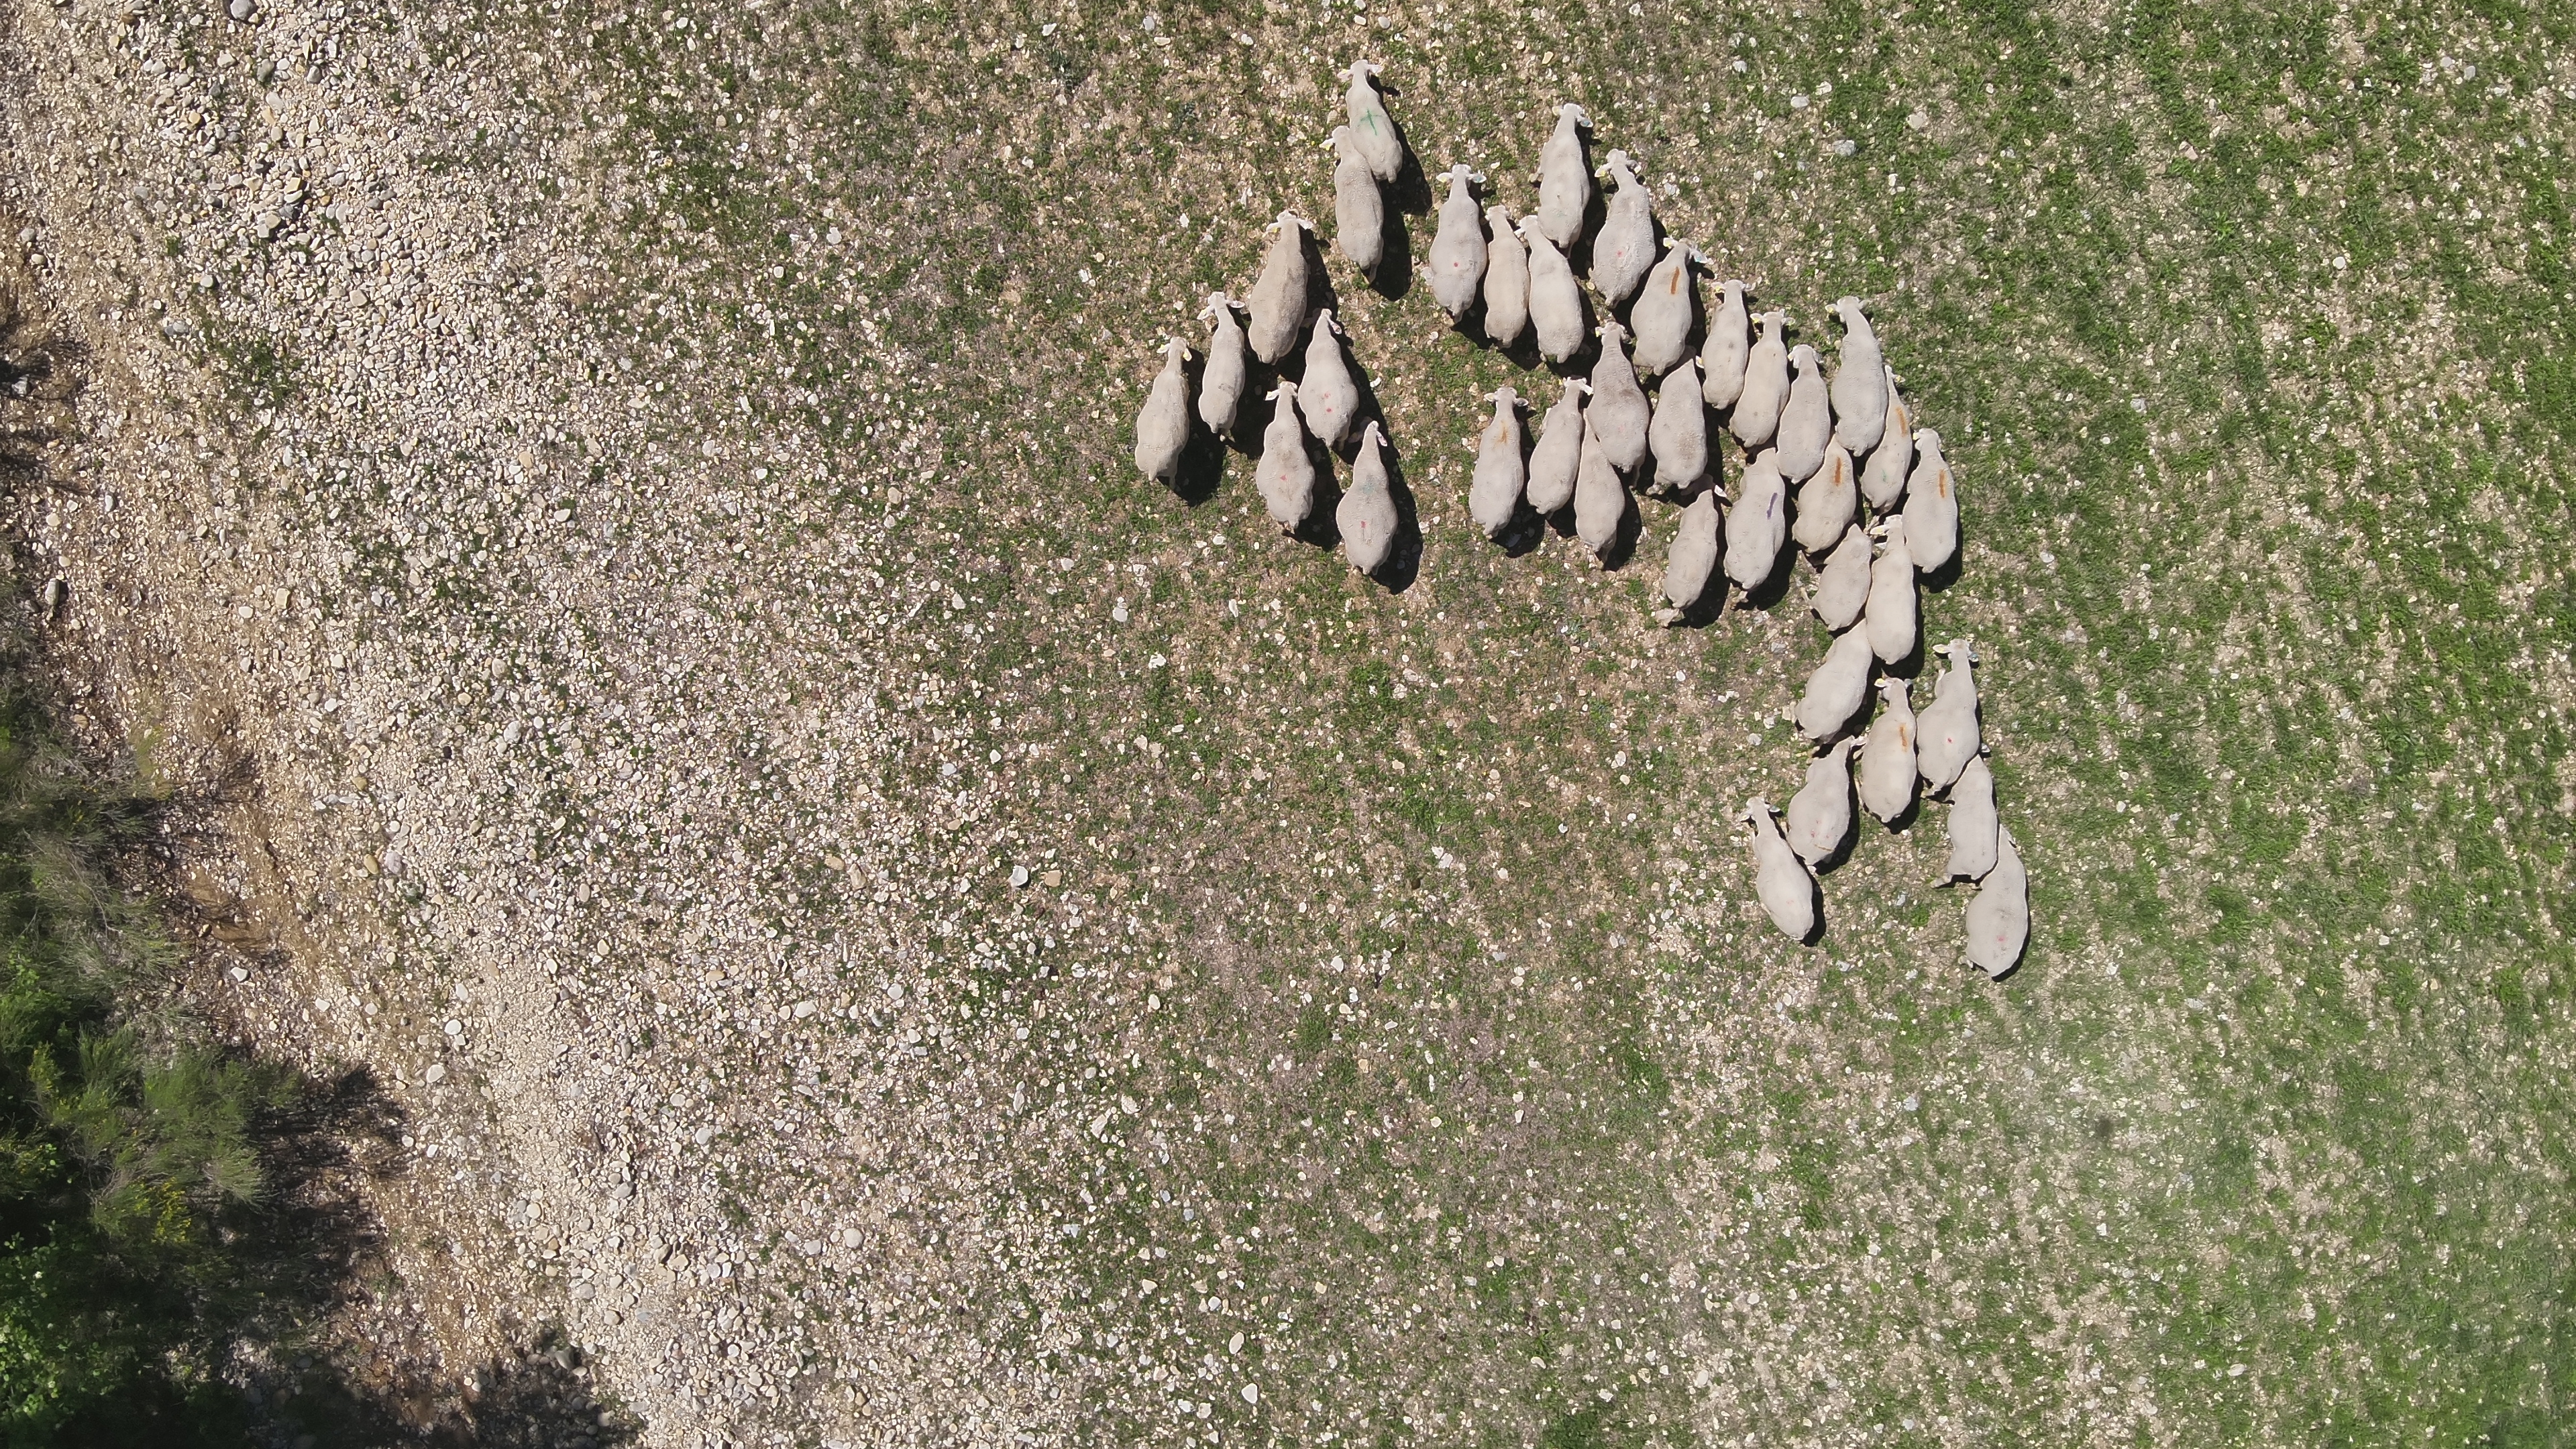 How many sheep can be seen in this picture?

37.